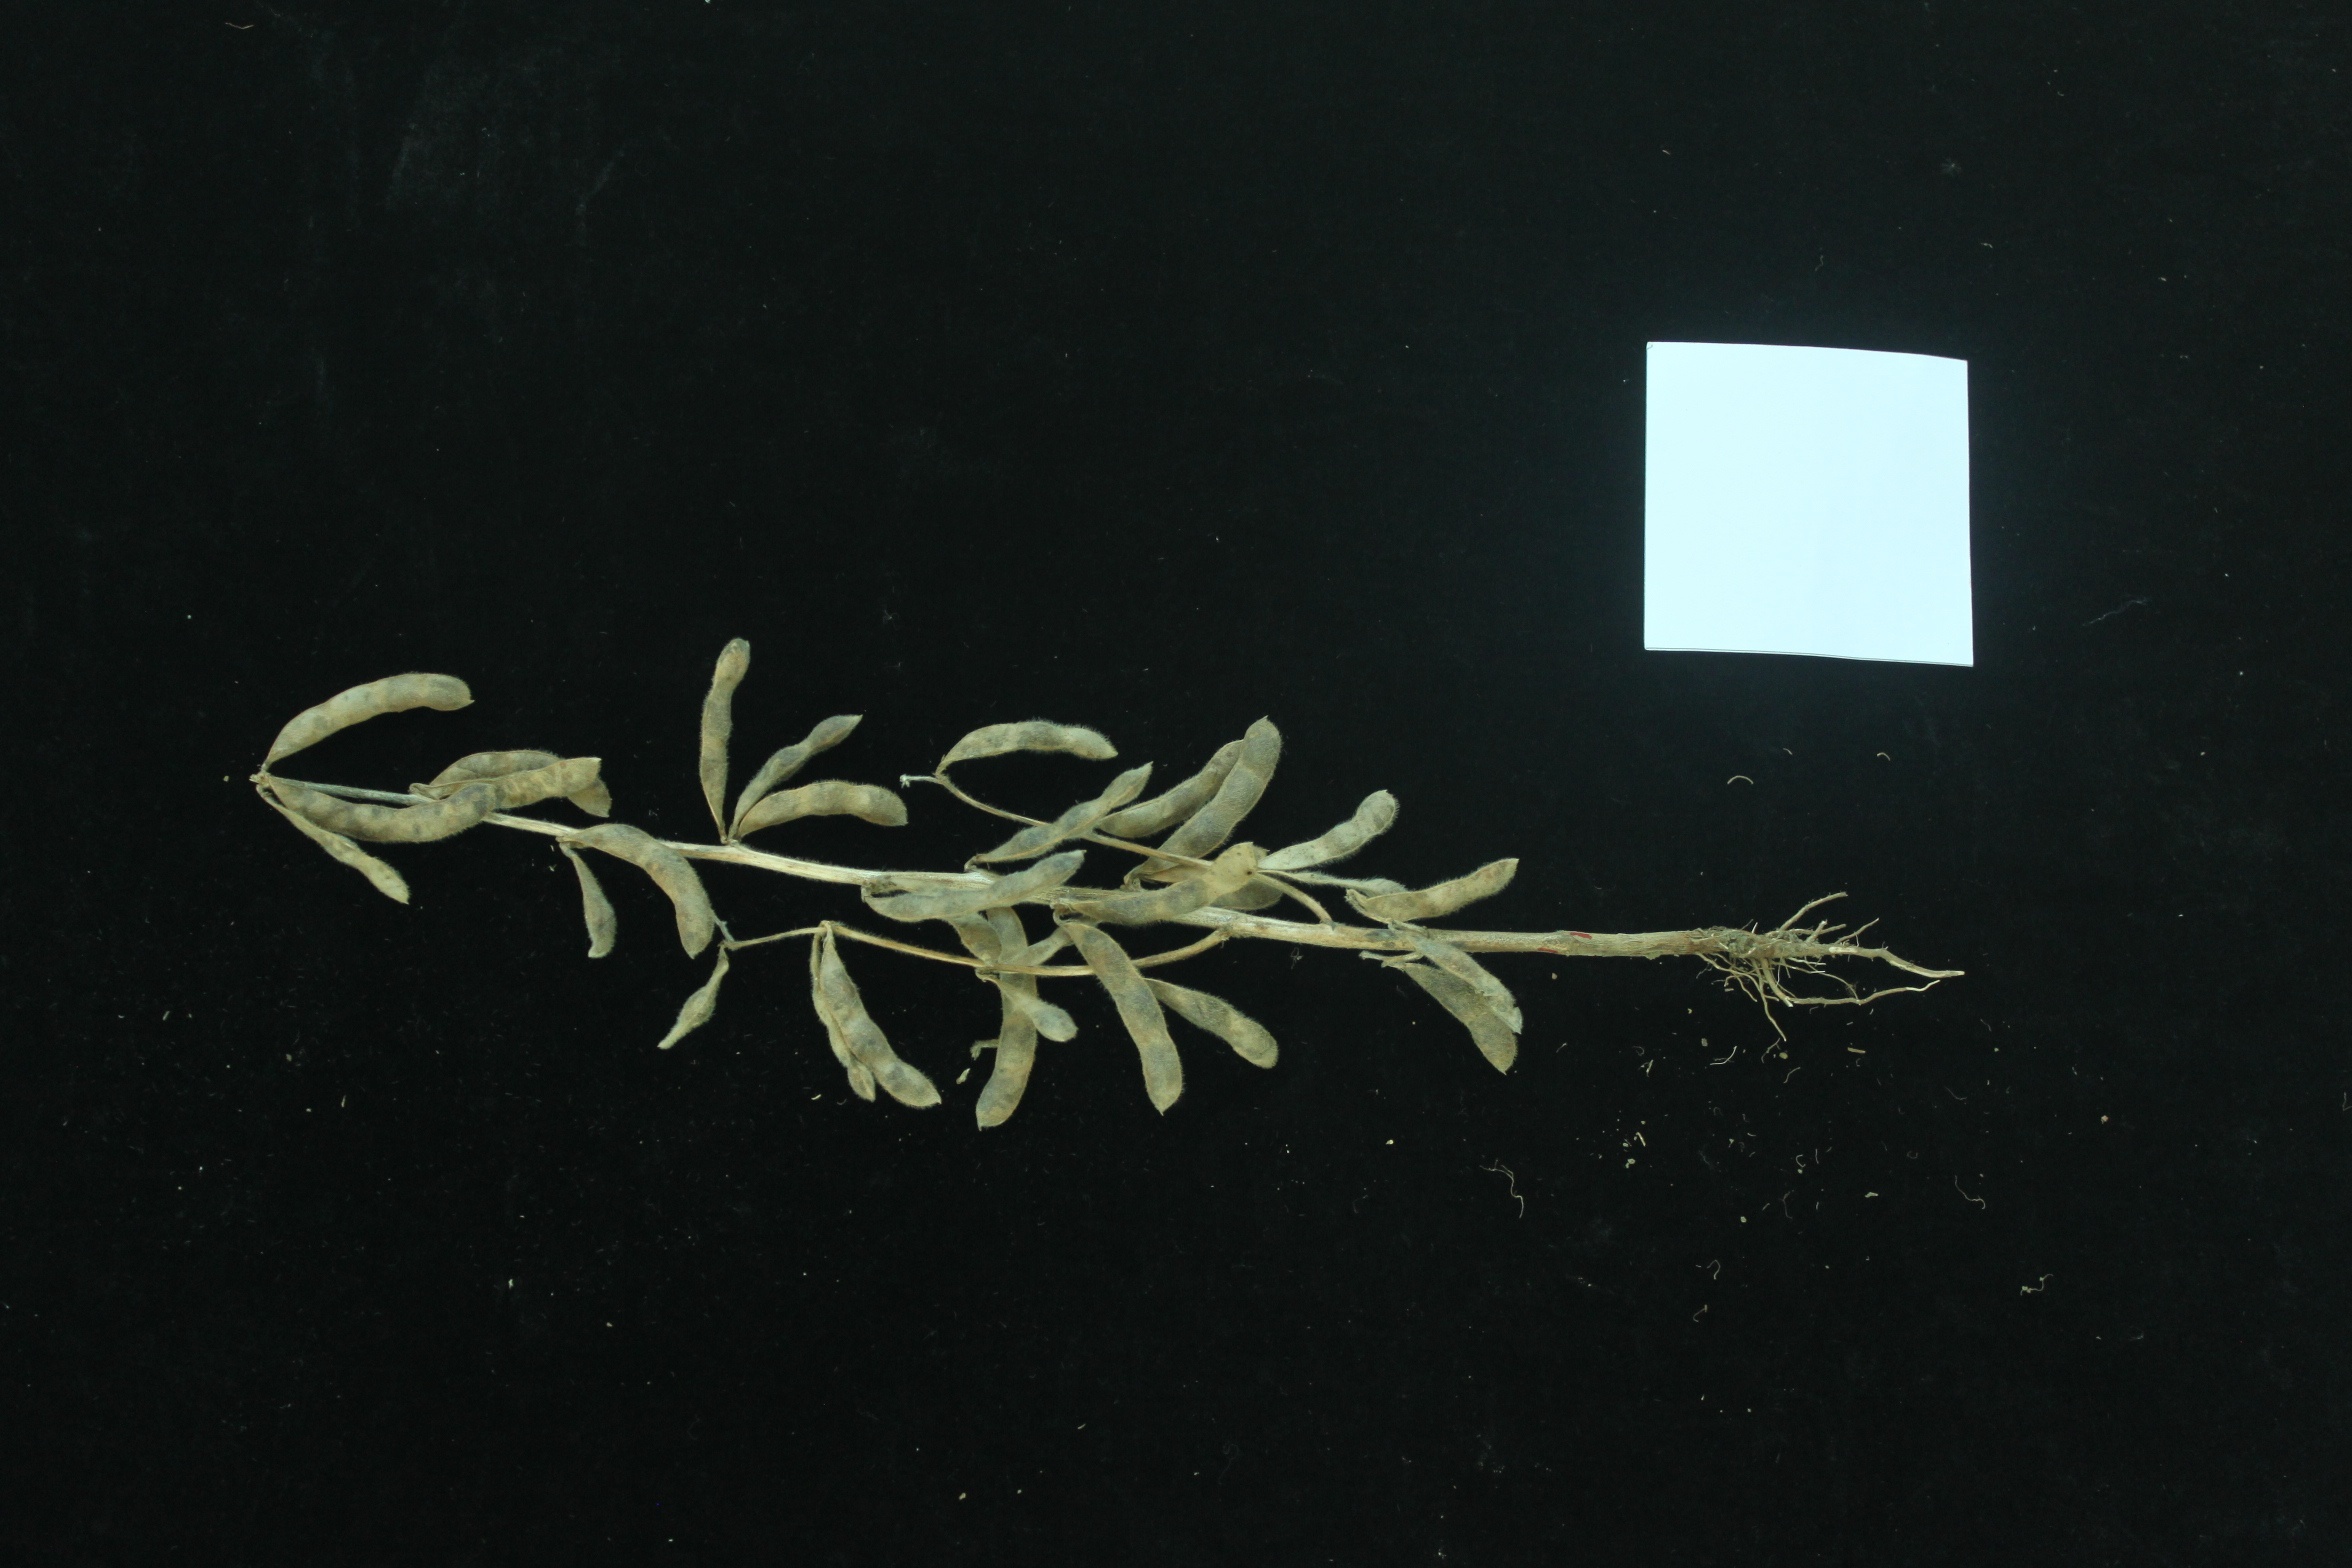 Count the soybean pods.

28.